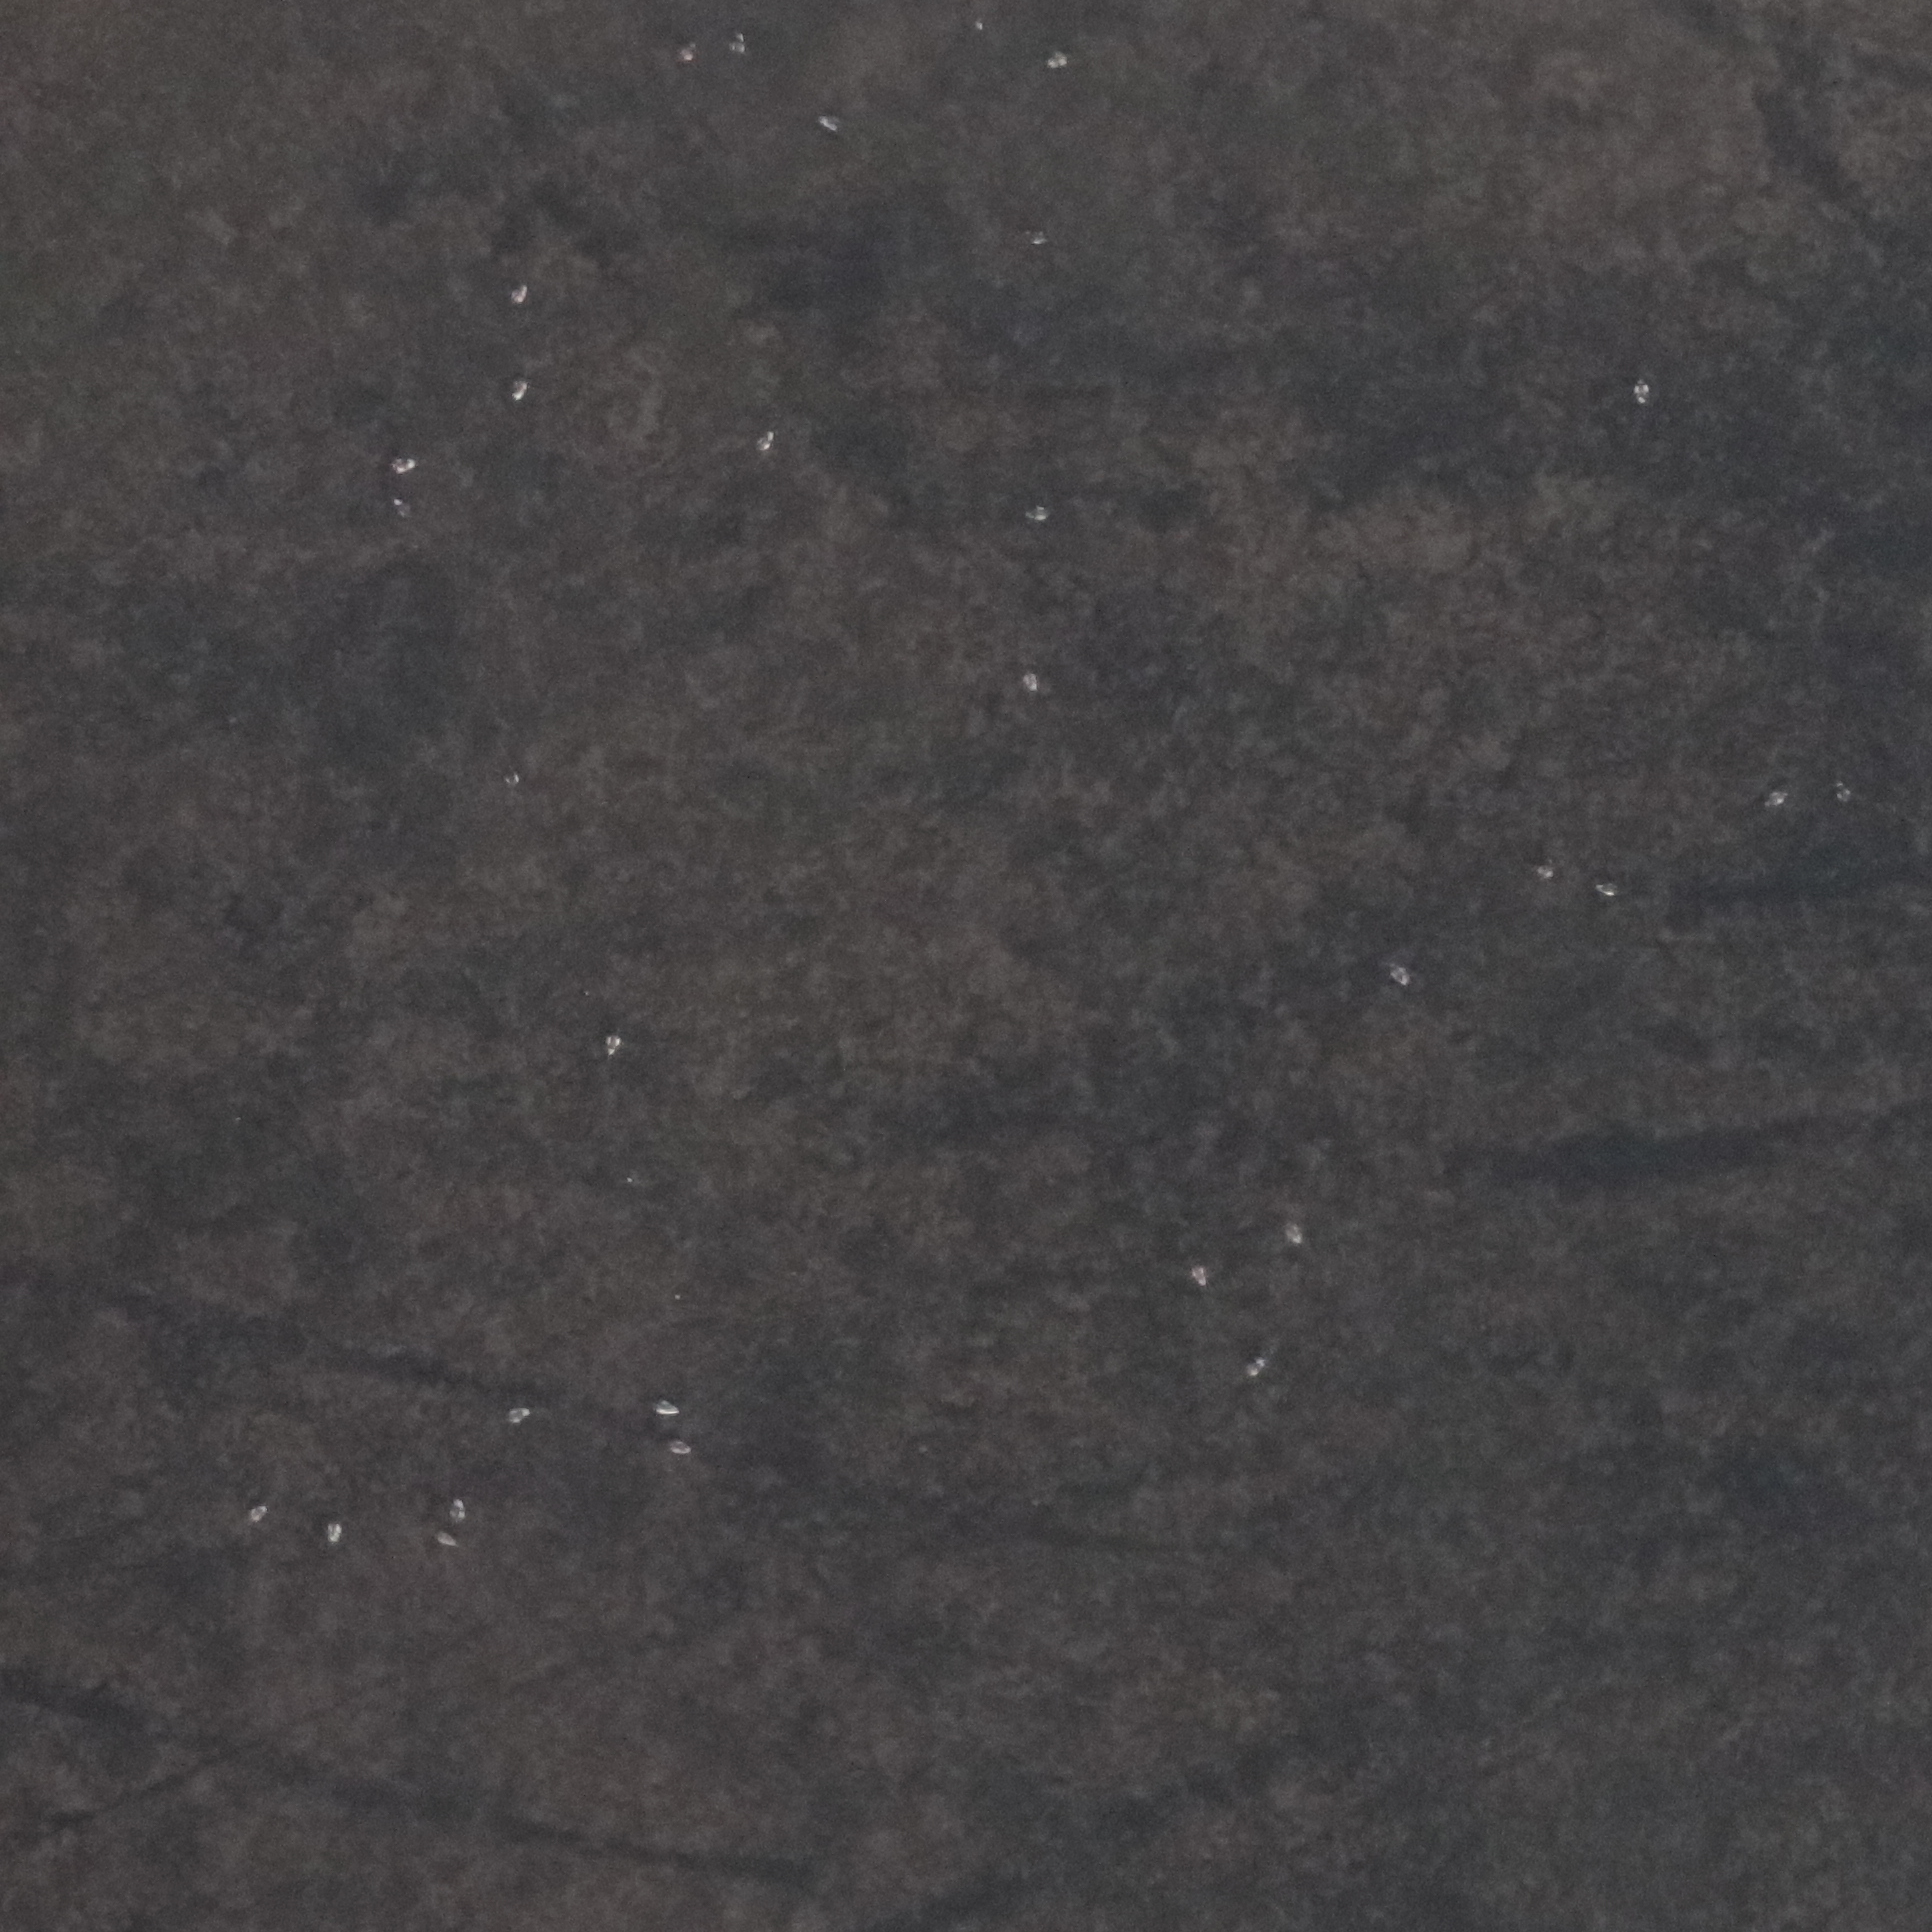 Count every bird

30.